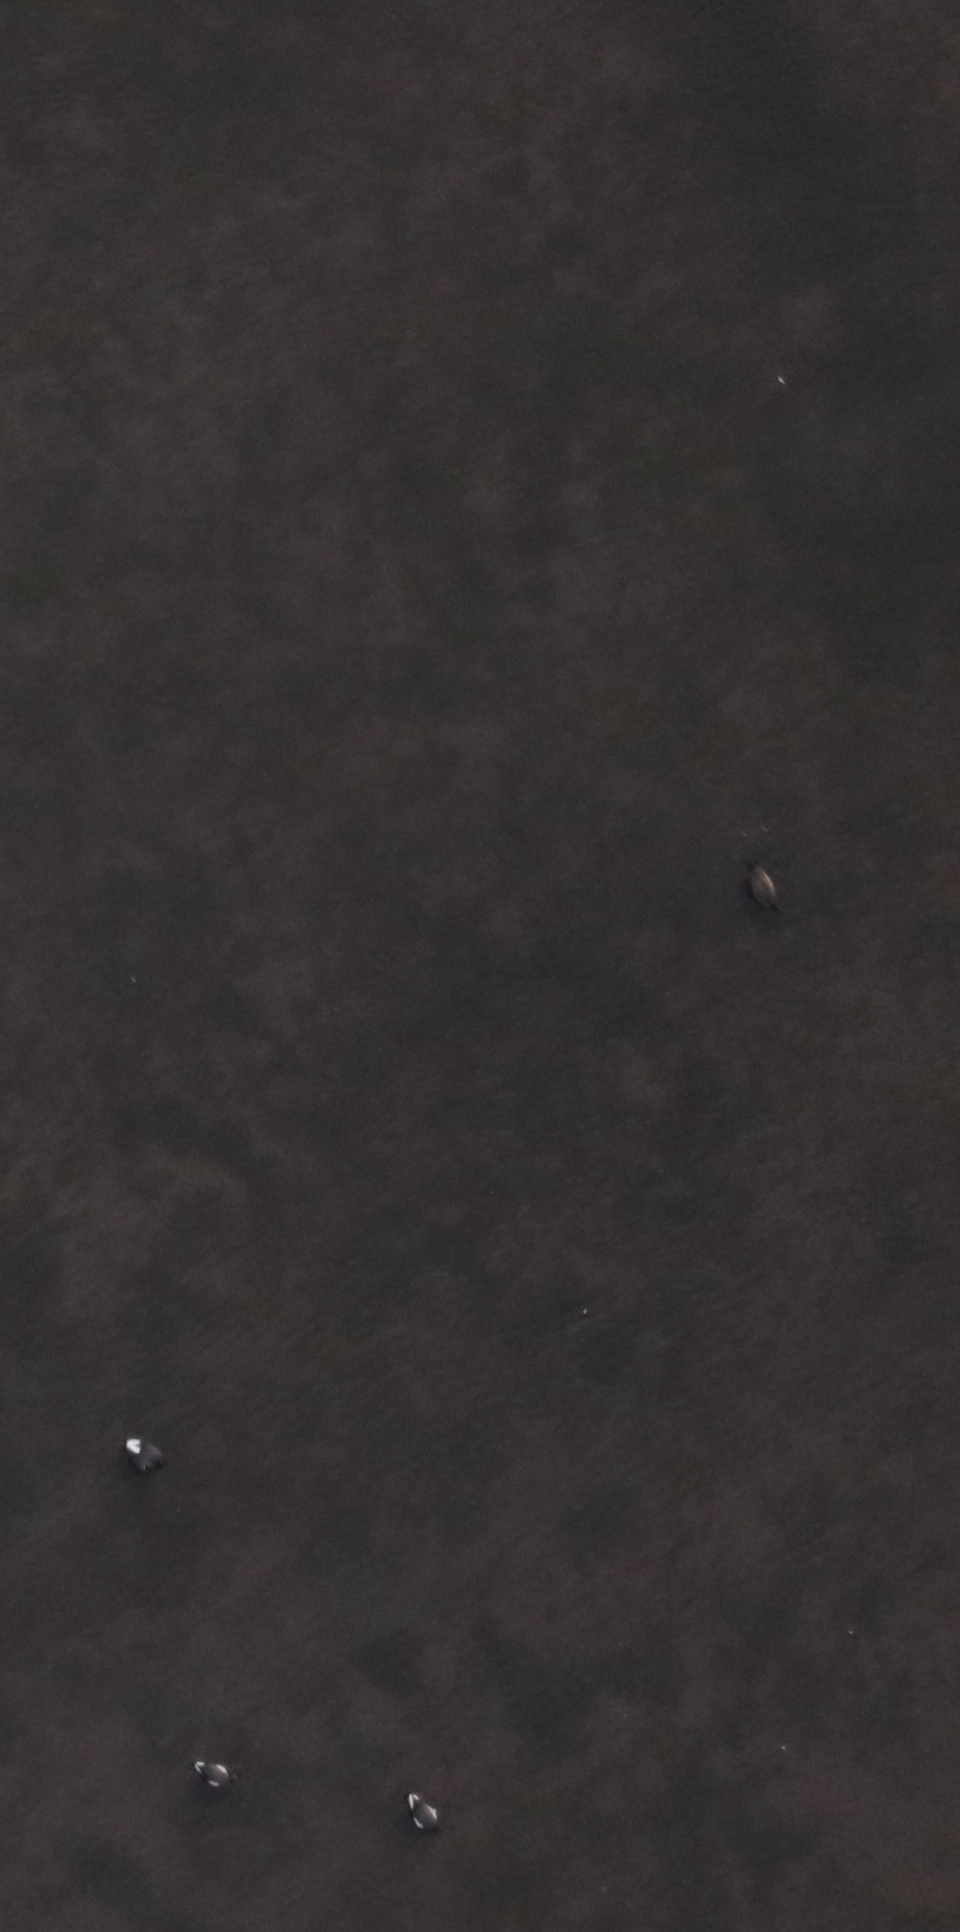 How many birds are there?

4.